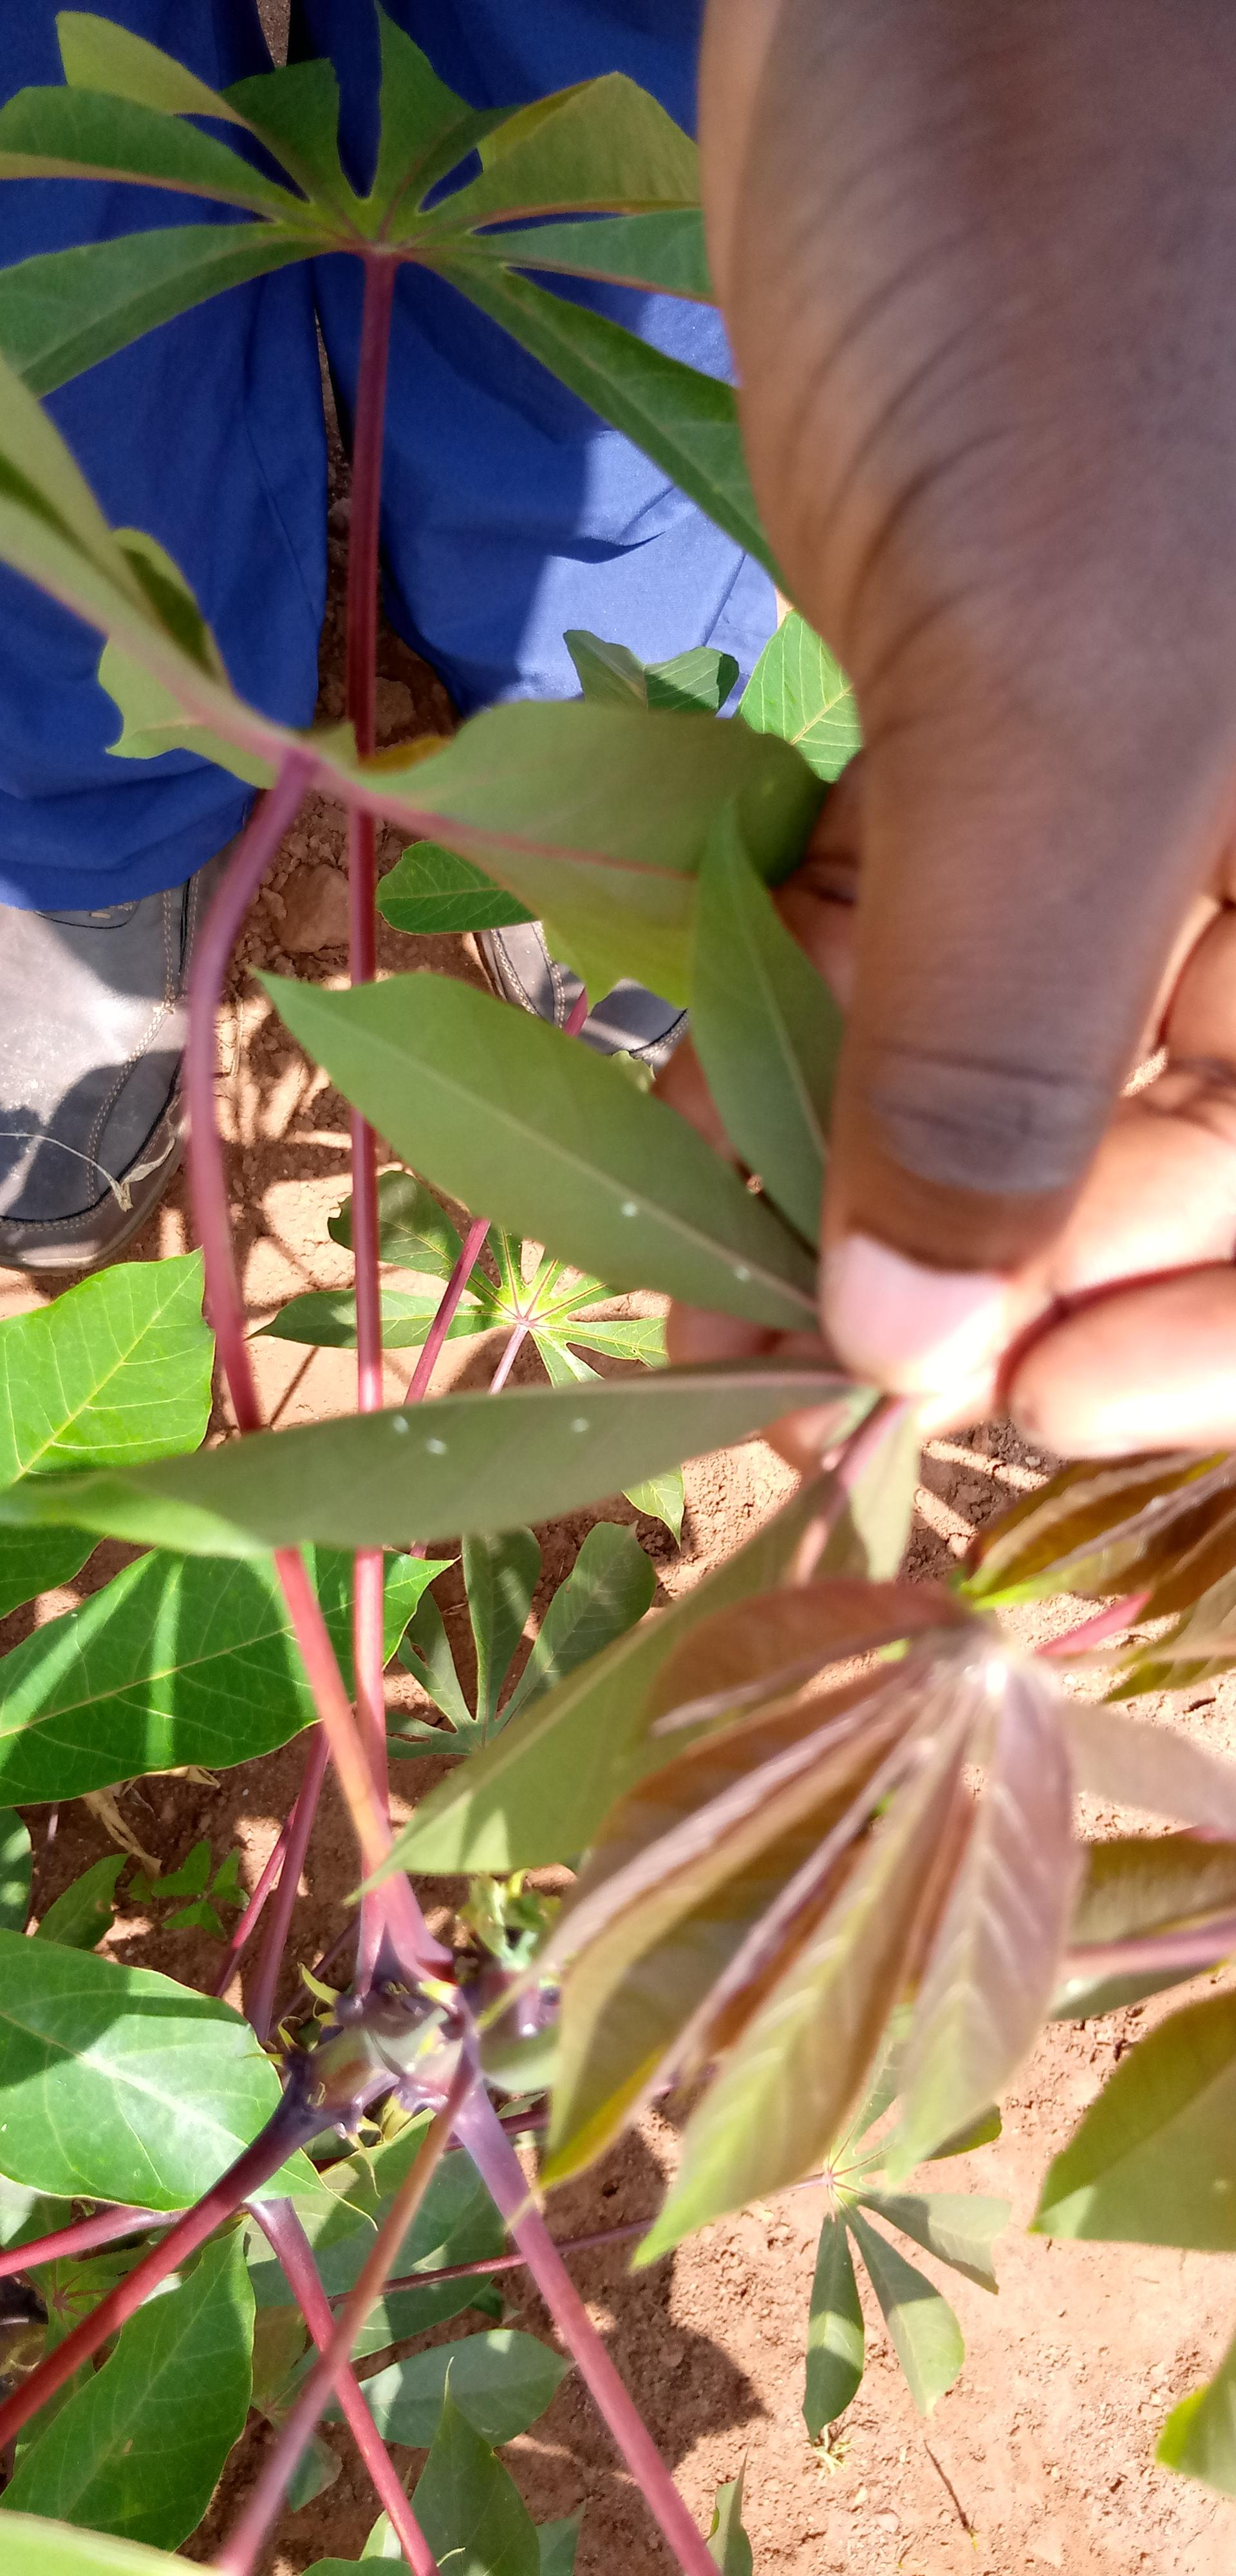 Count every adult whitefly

5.